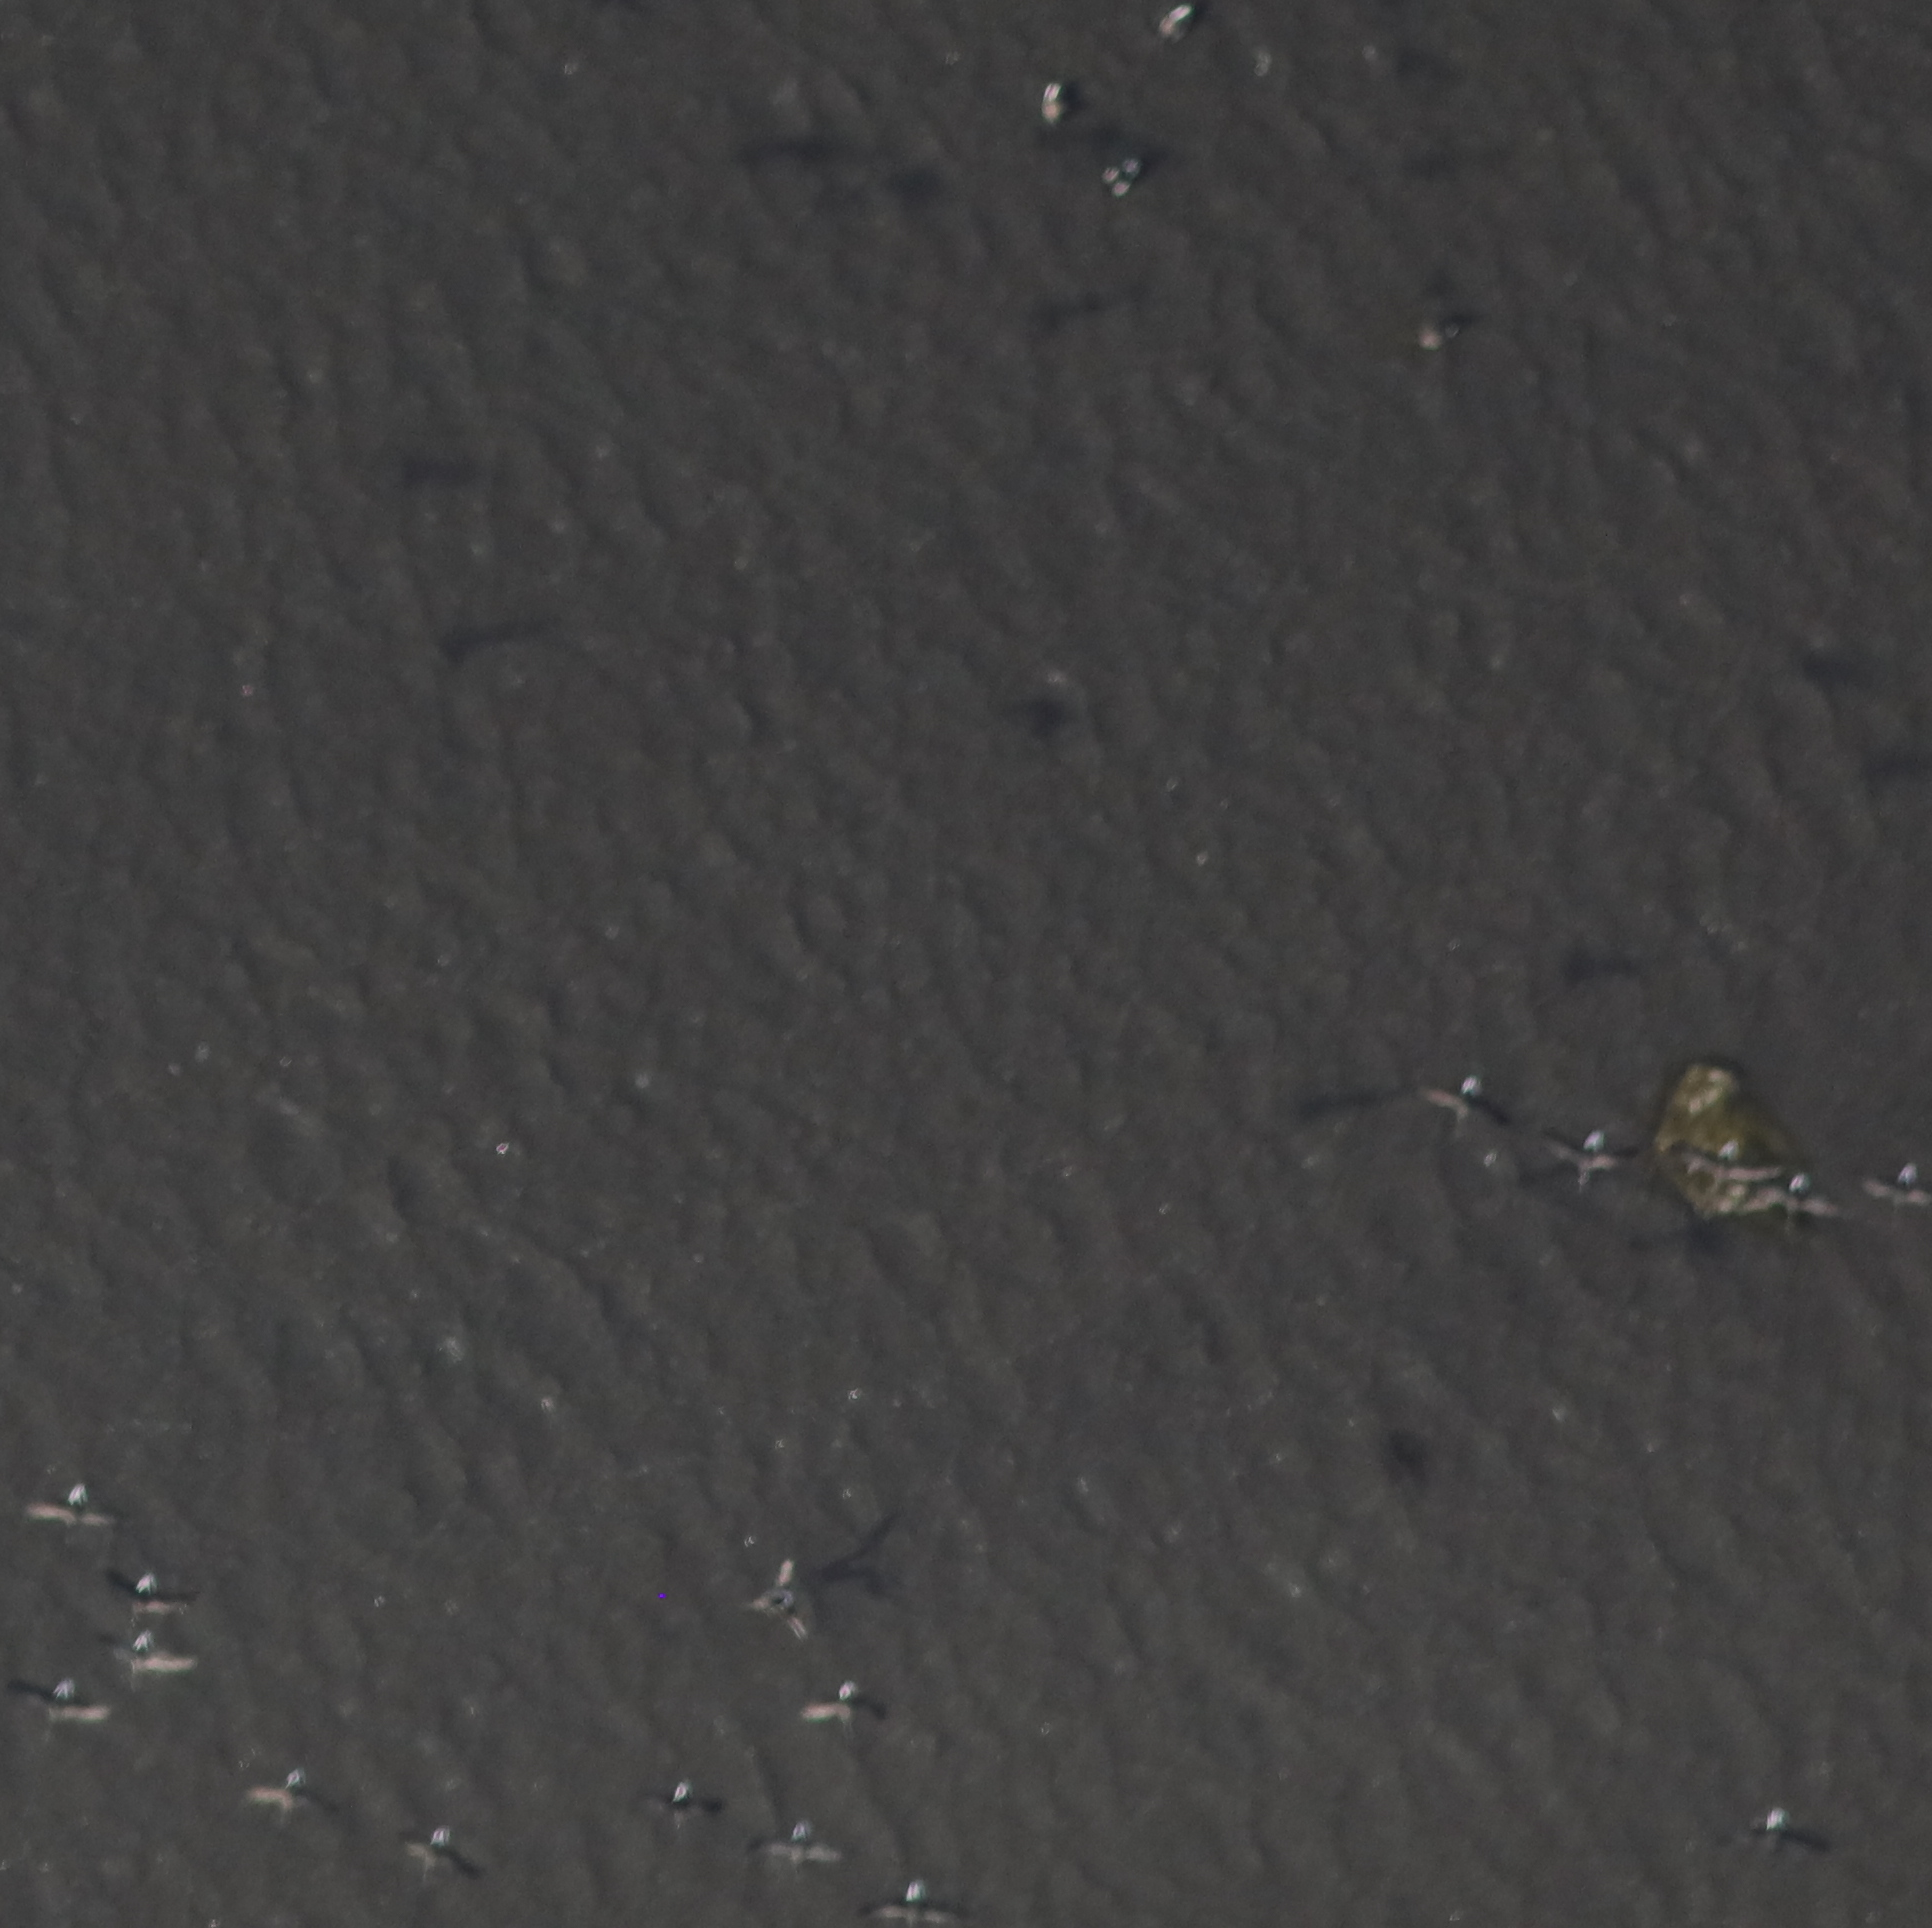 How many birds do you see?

21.